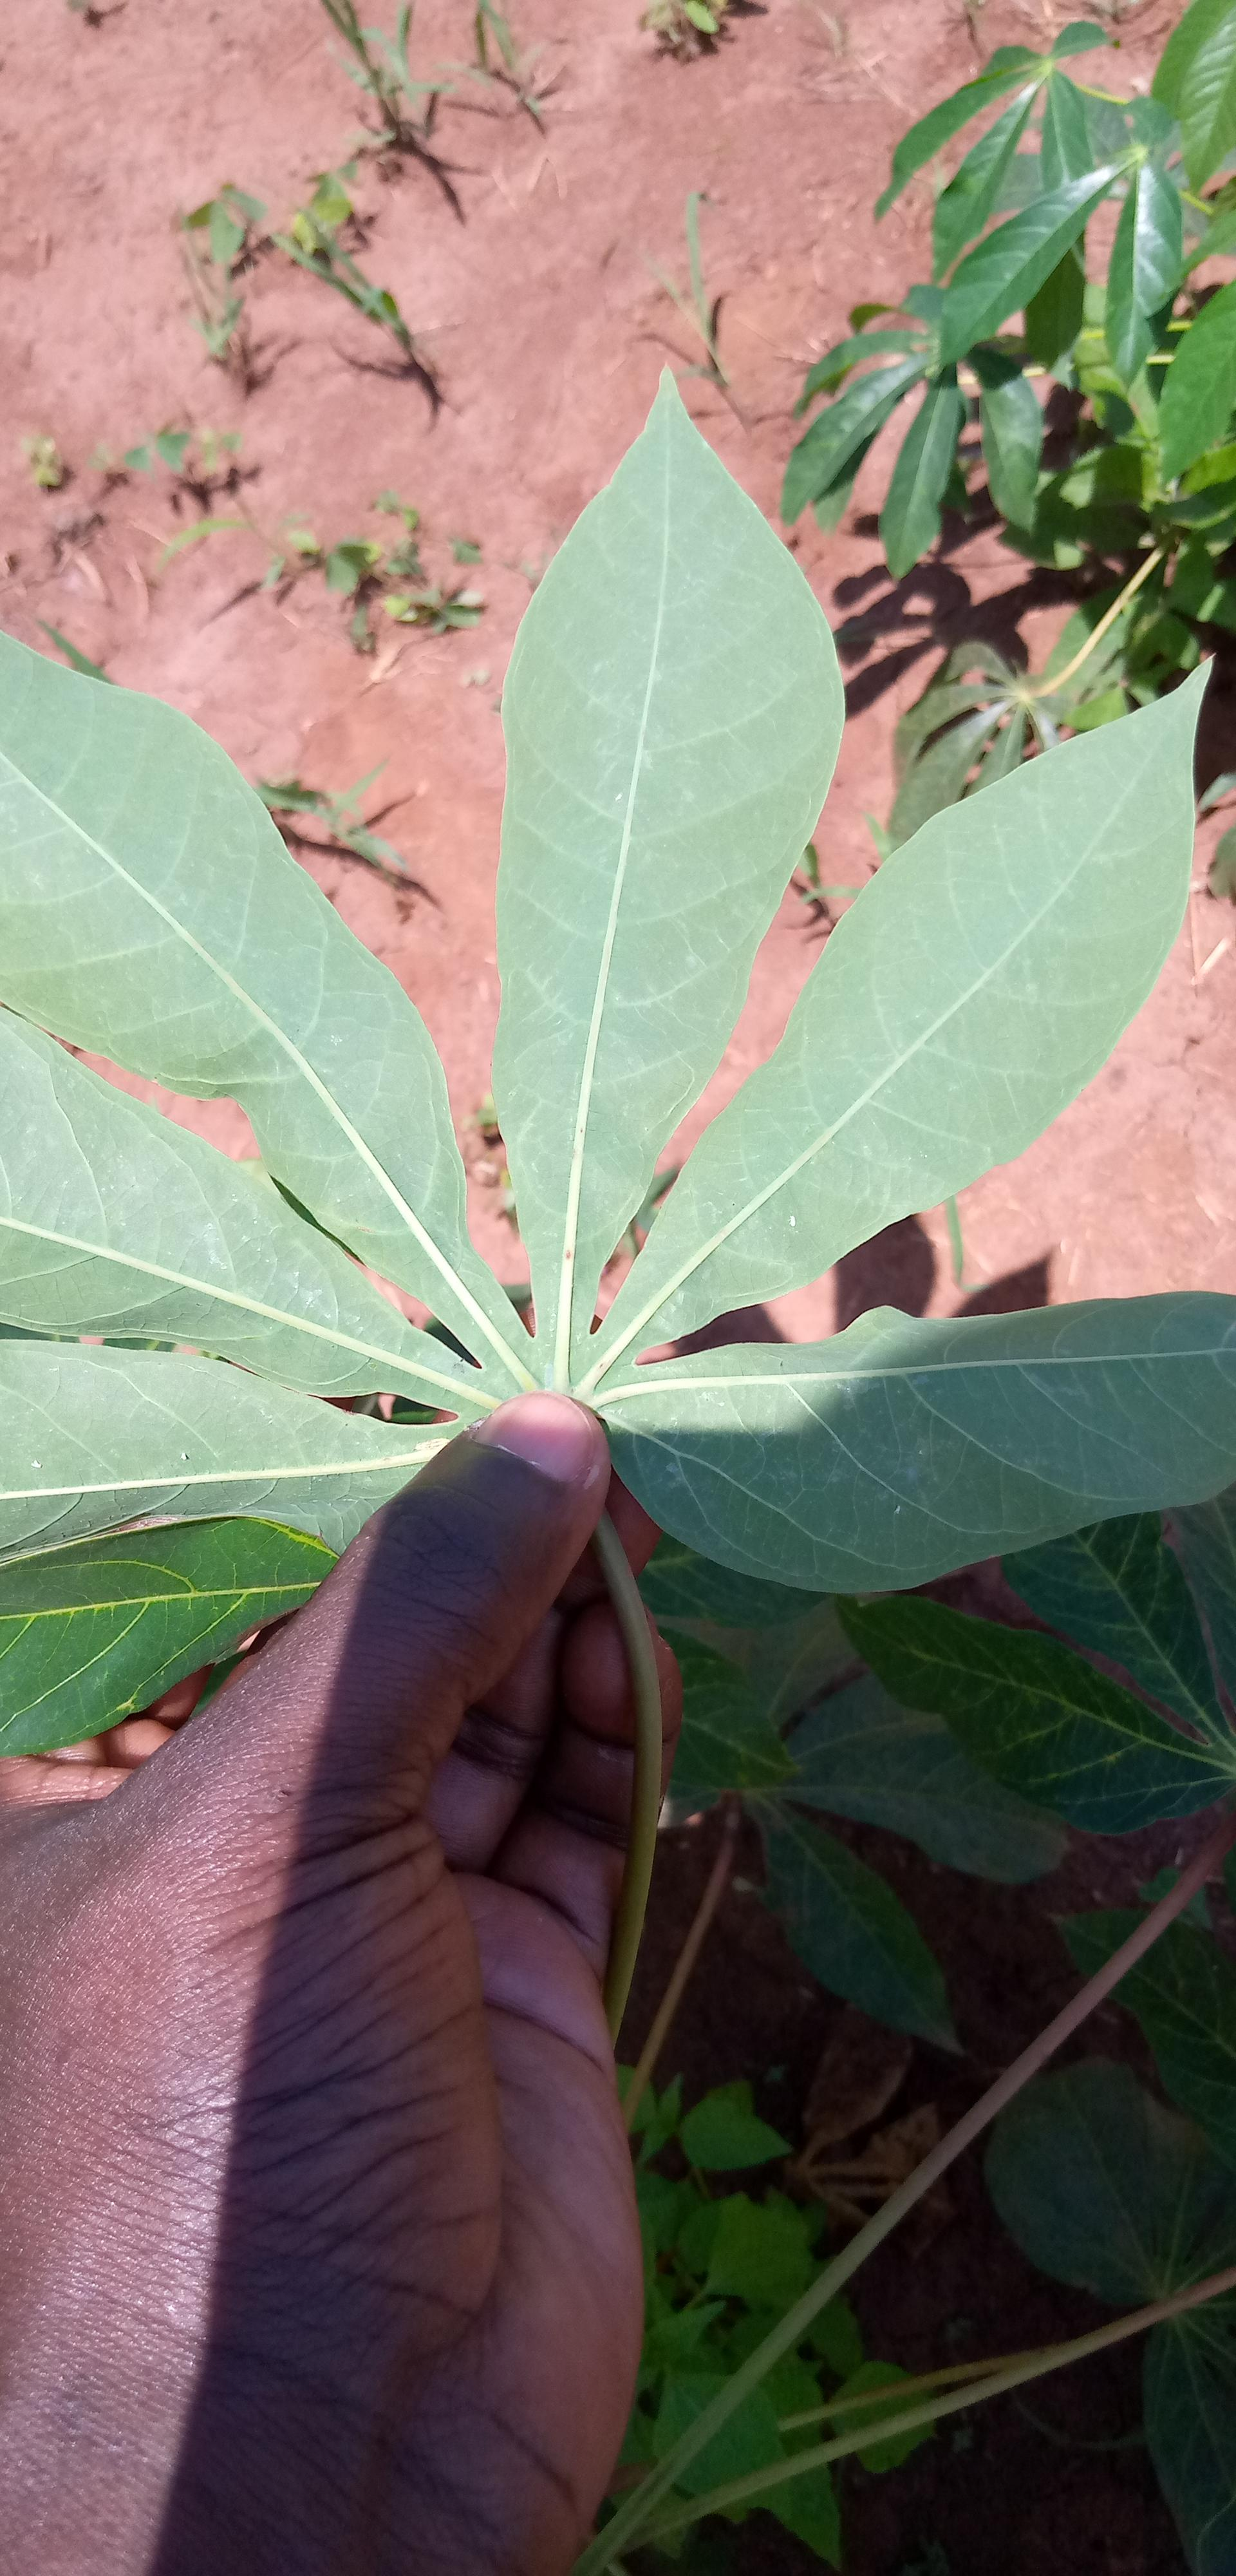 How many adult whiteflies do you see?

4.